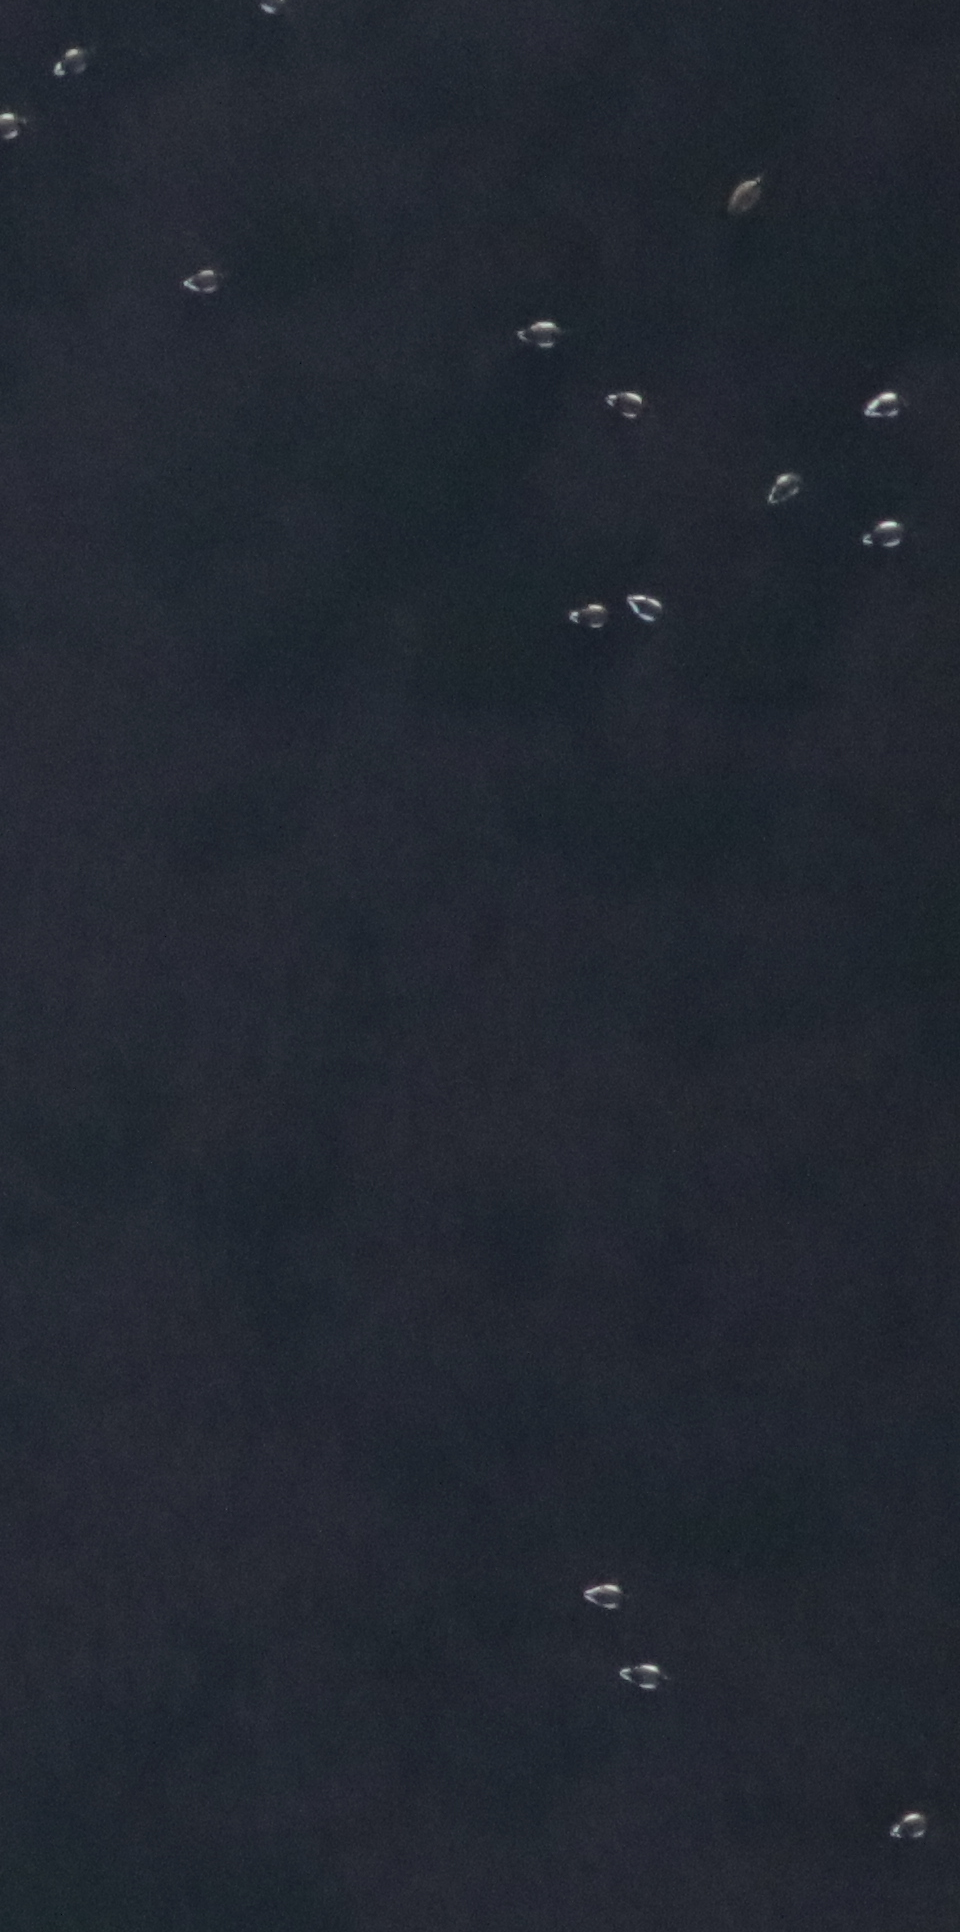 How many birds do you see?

14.